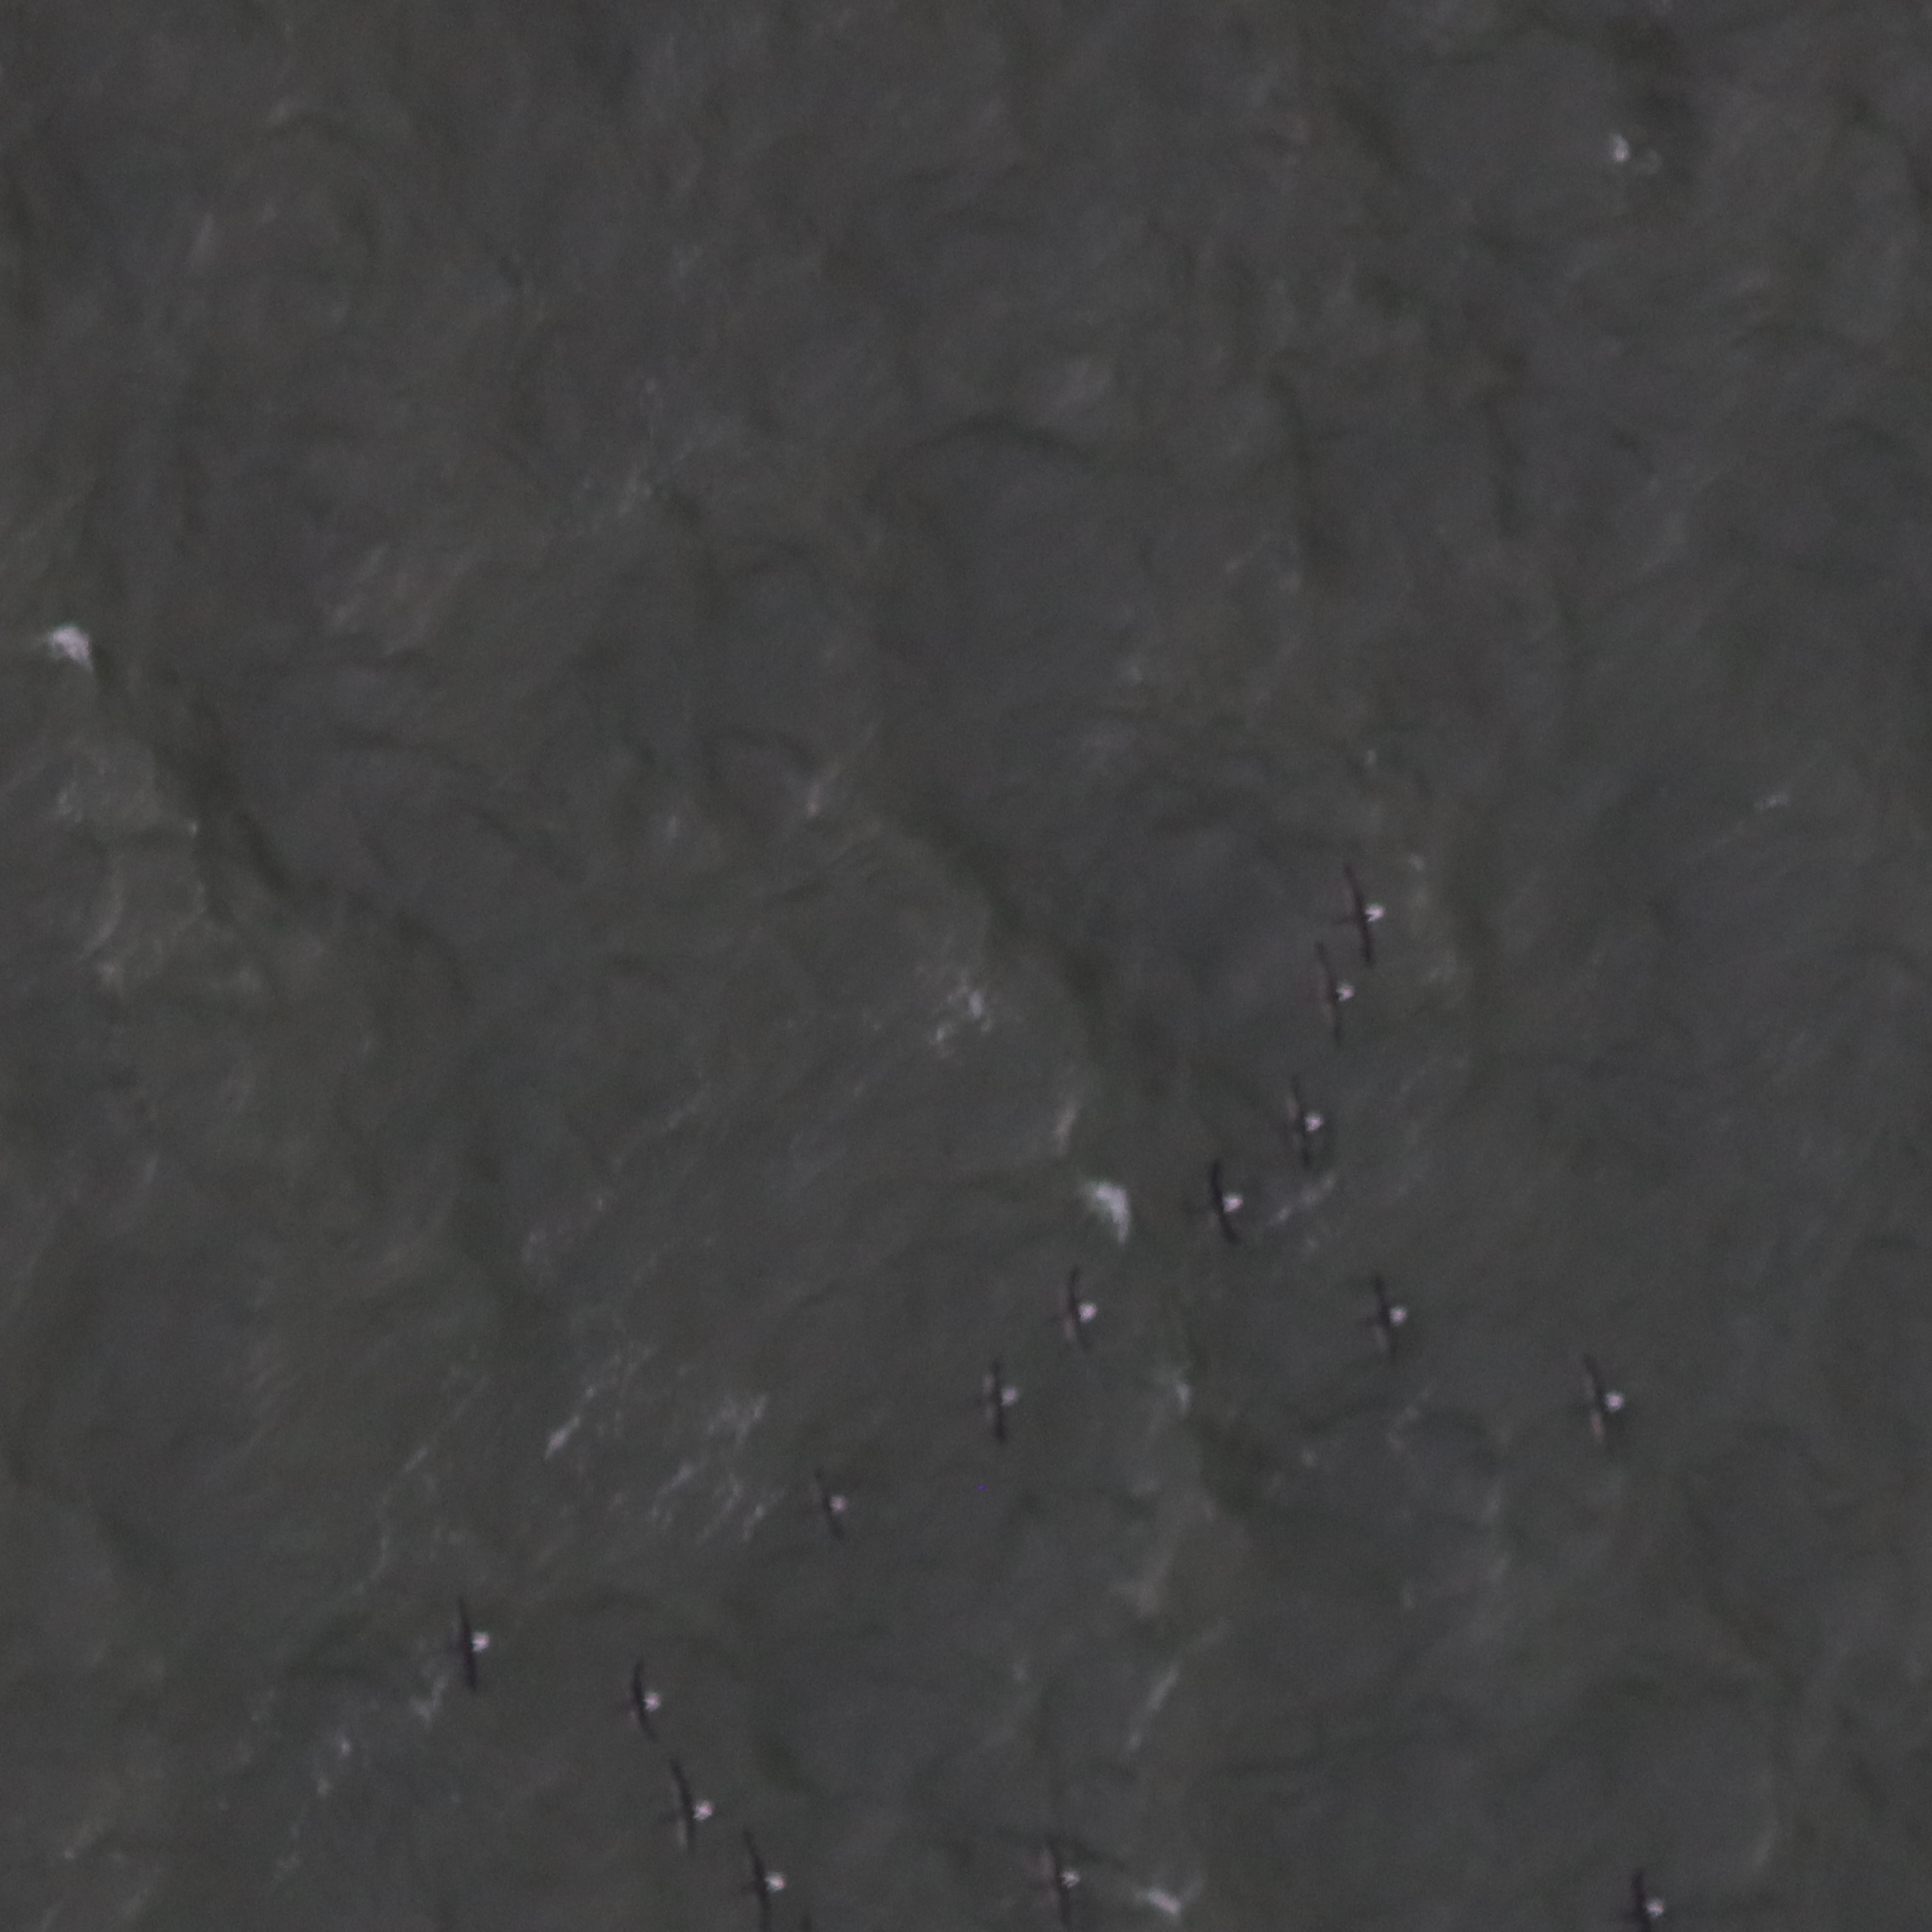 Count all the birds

15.